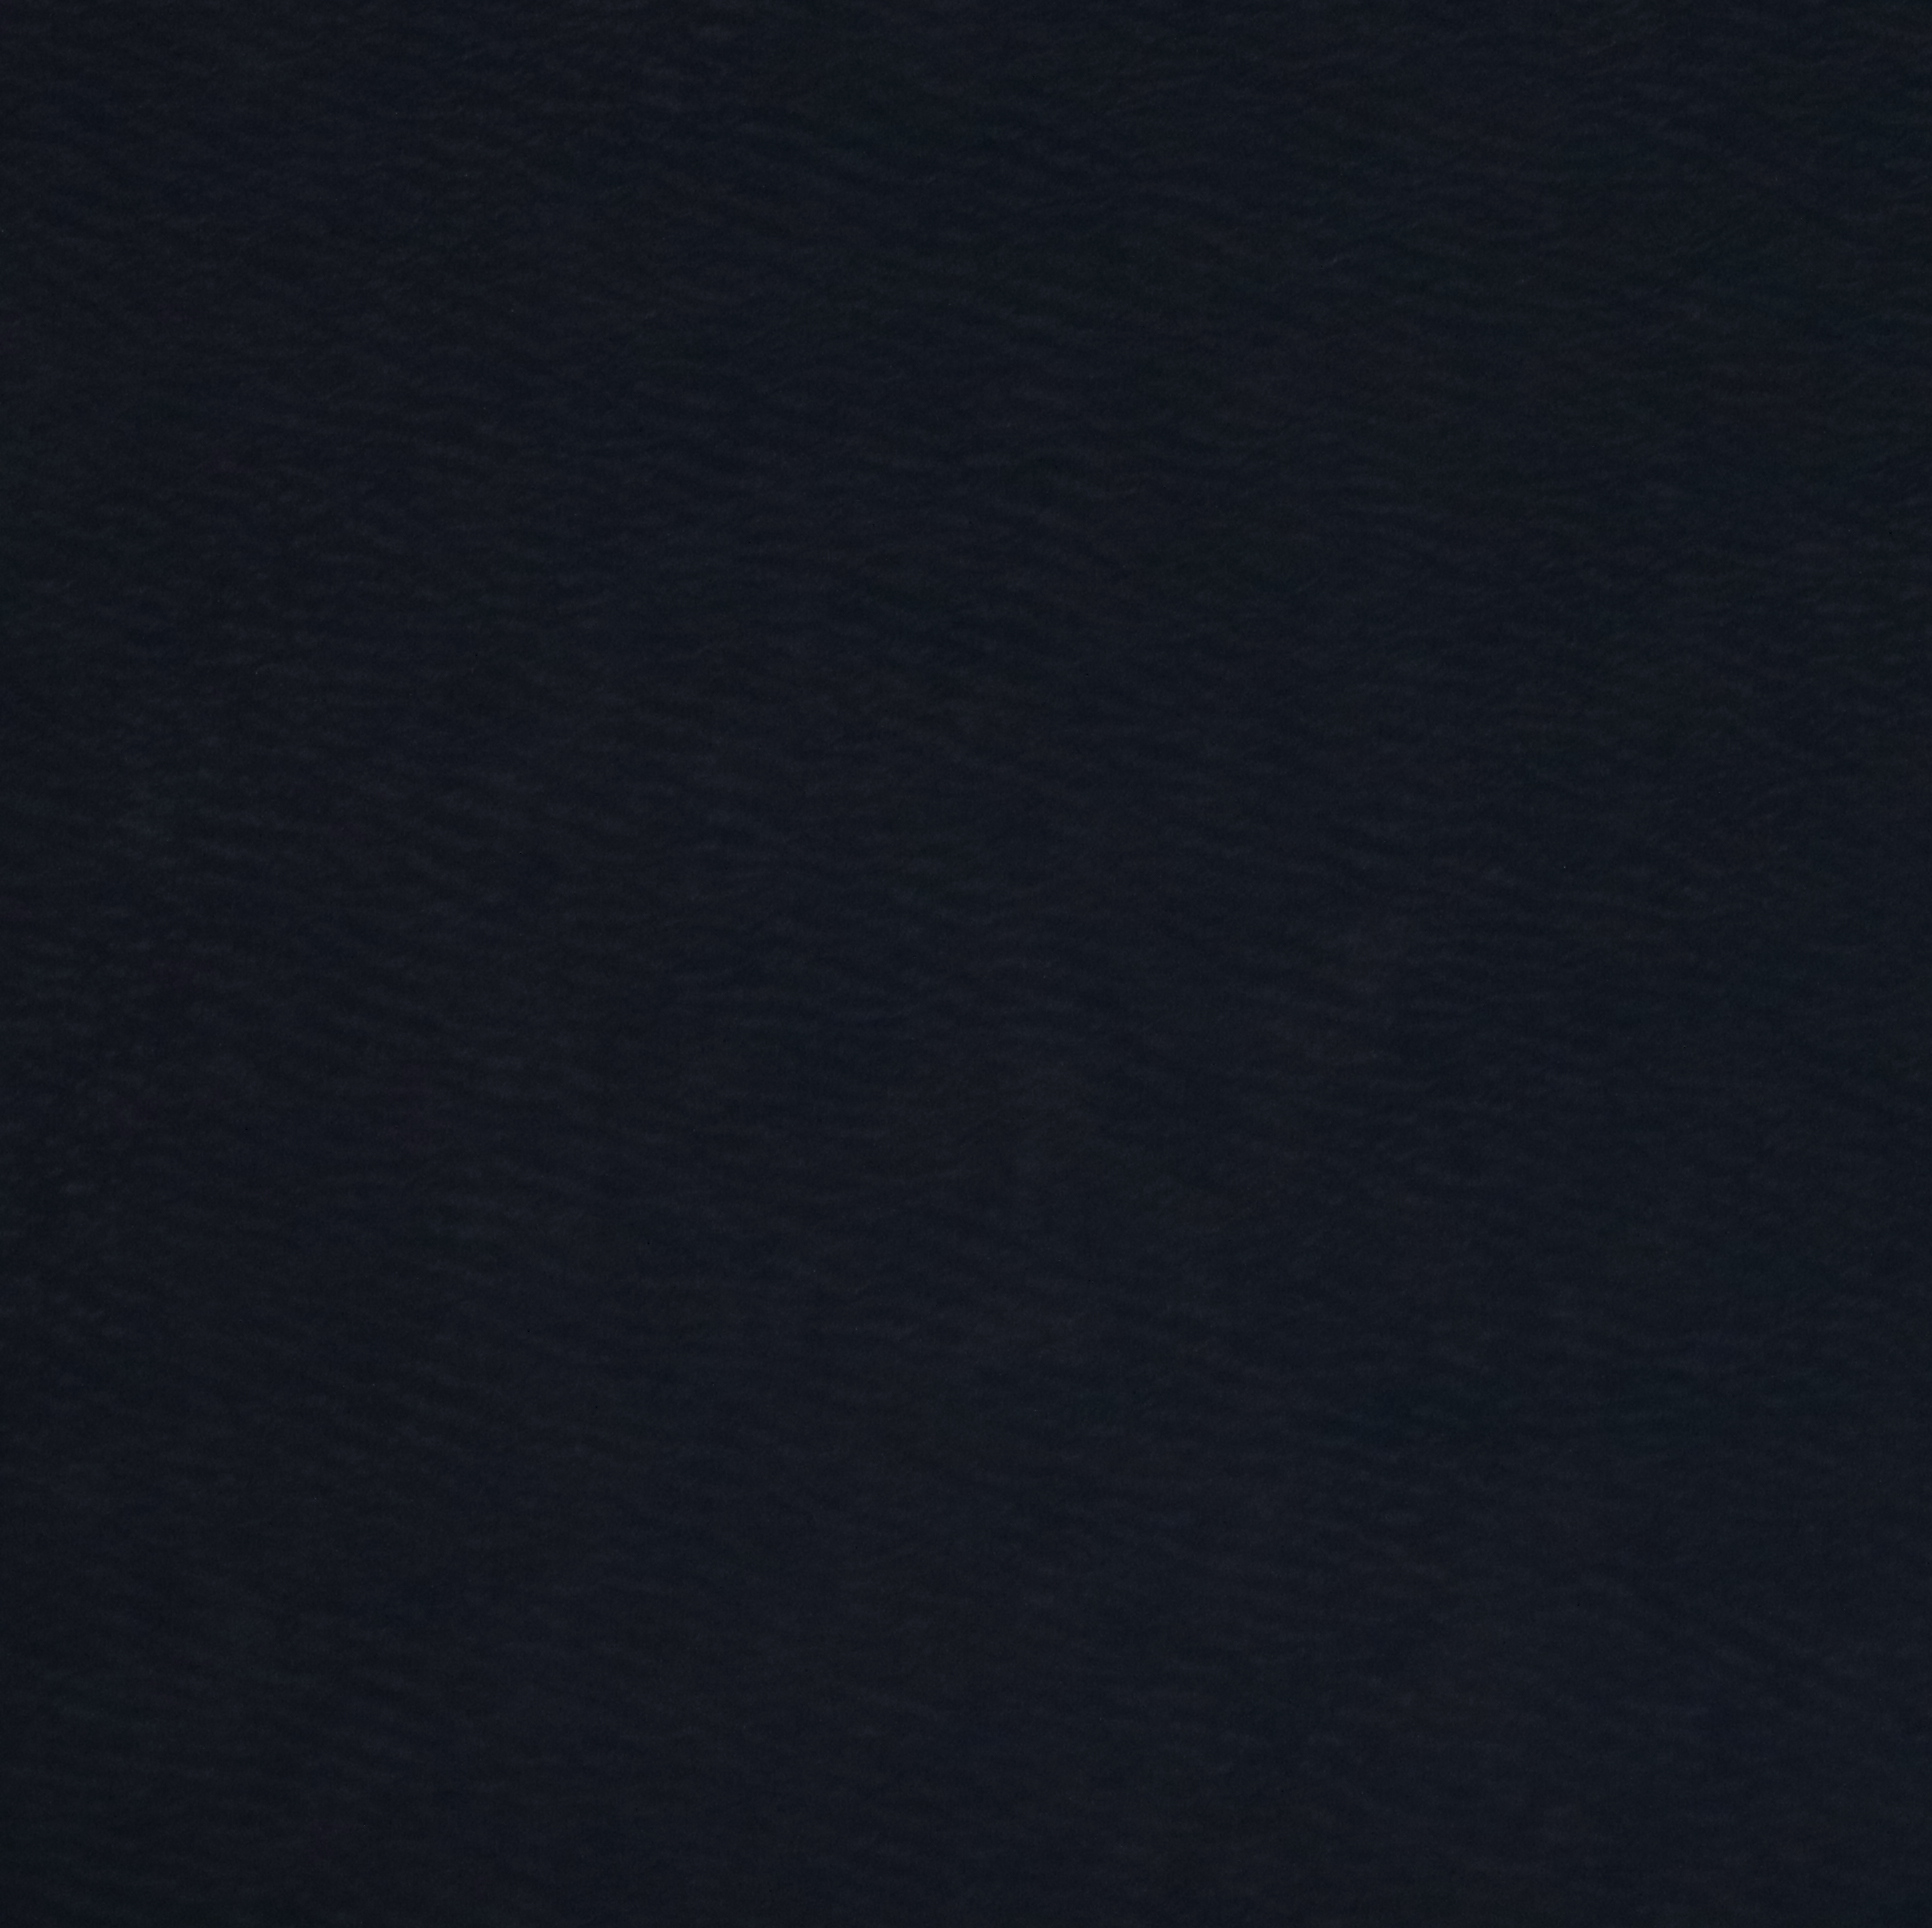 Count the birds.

0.